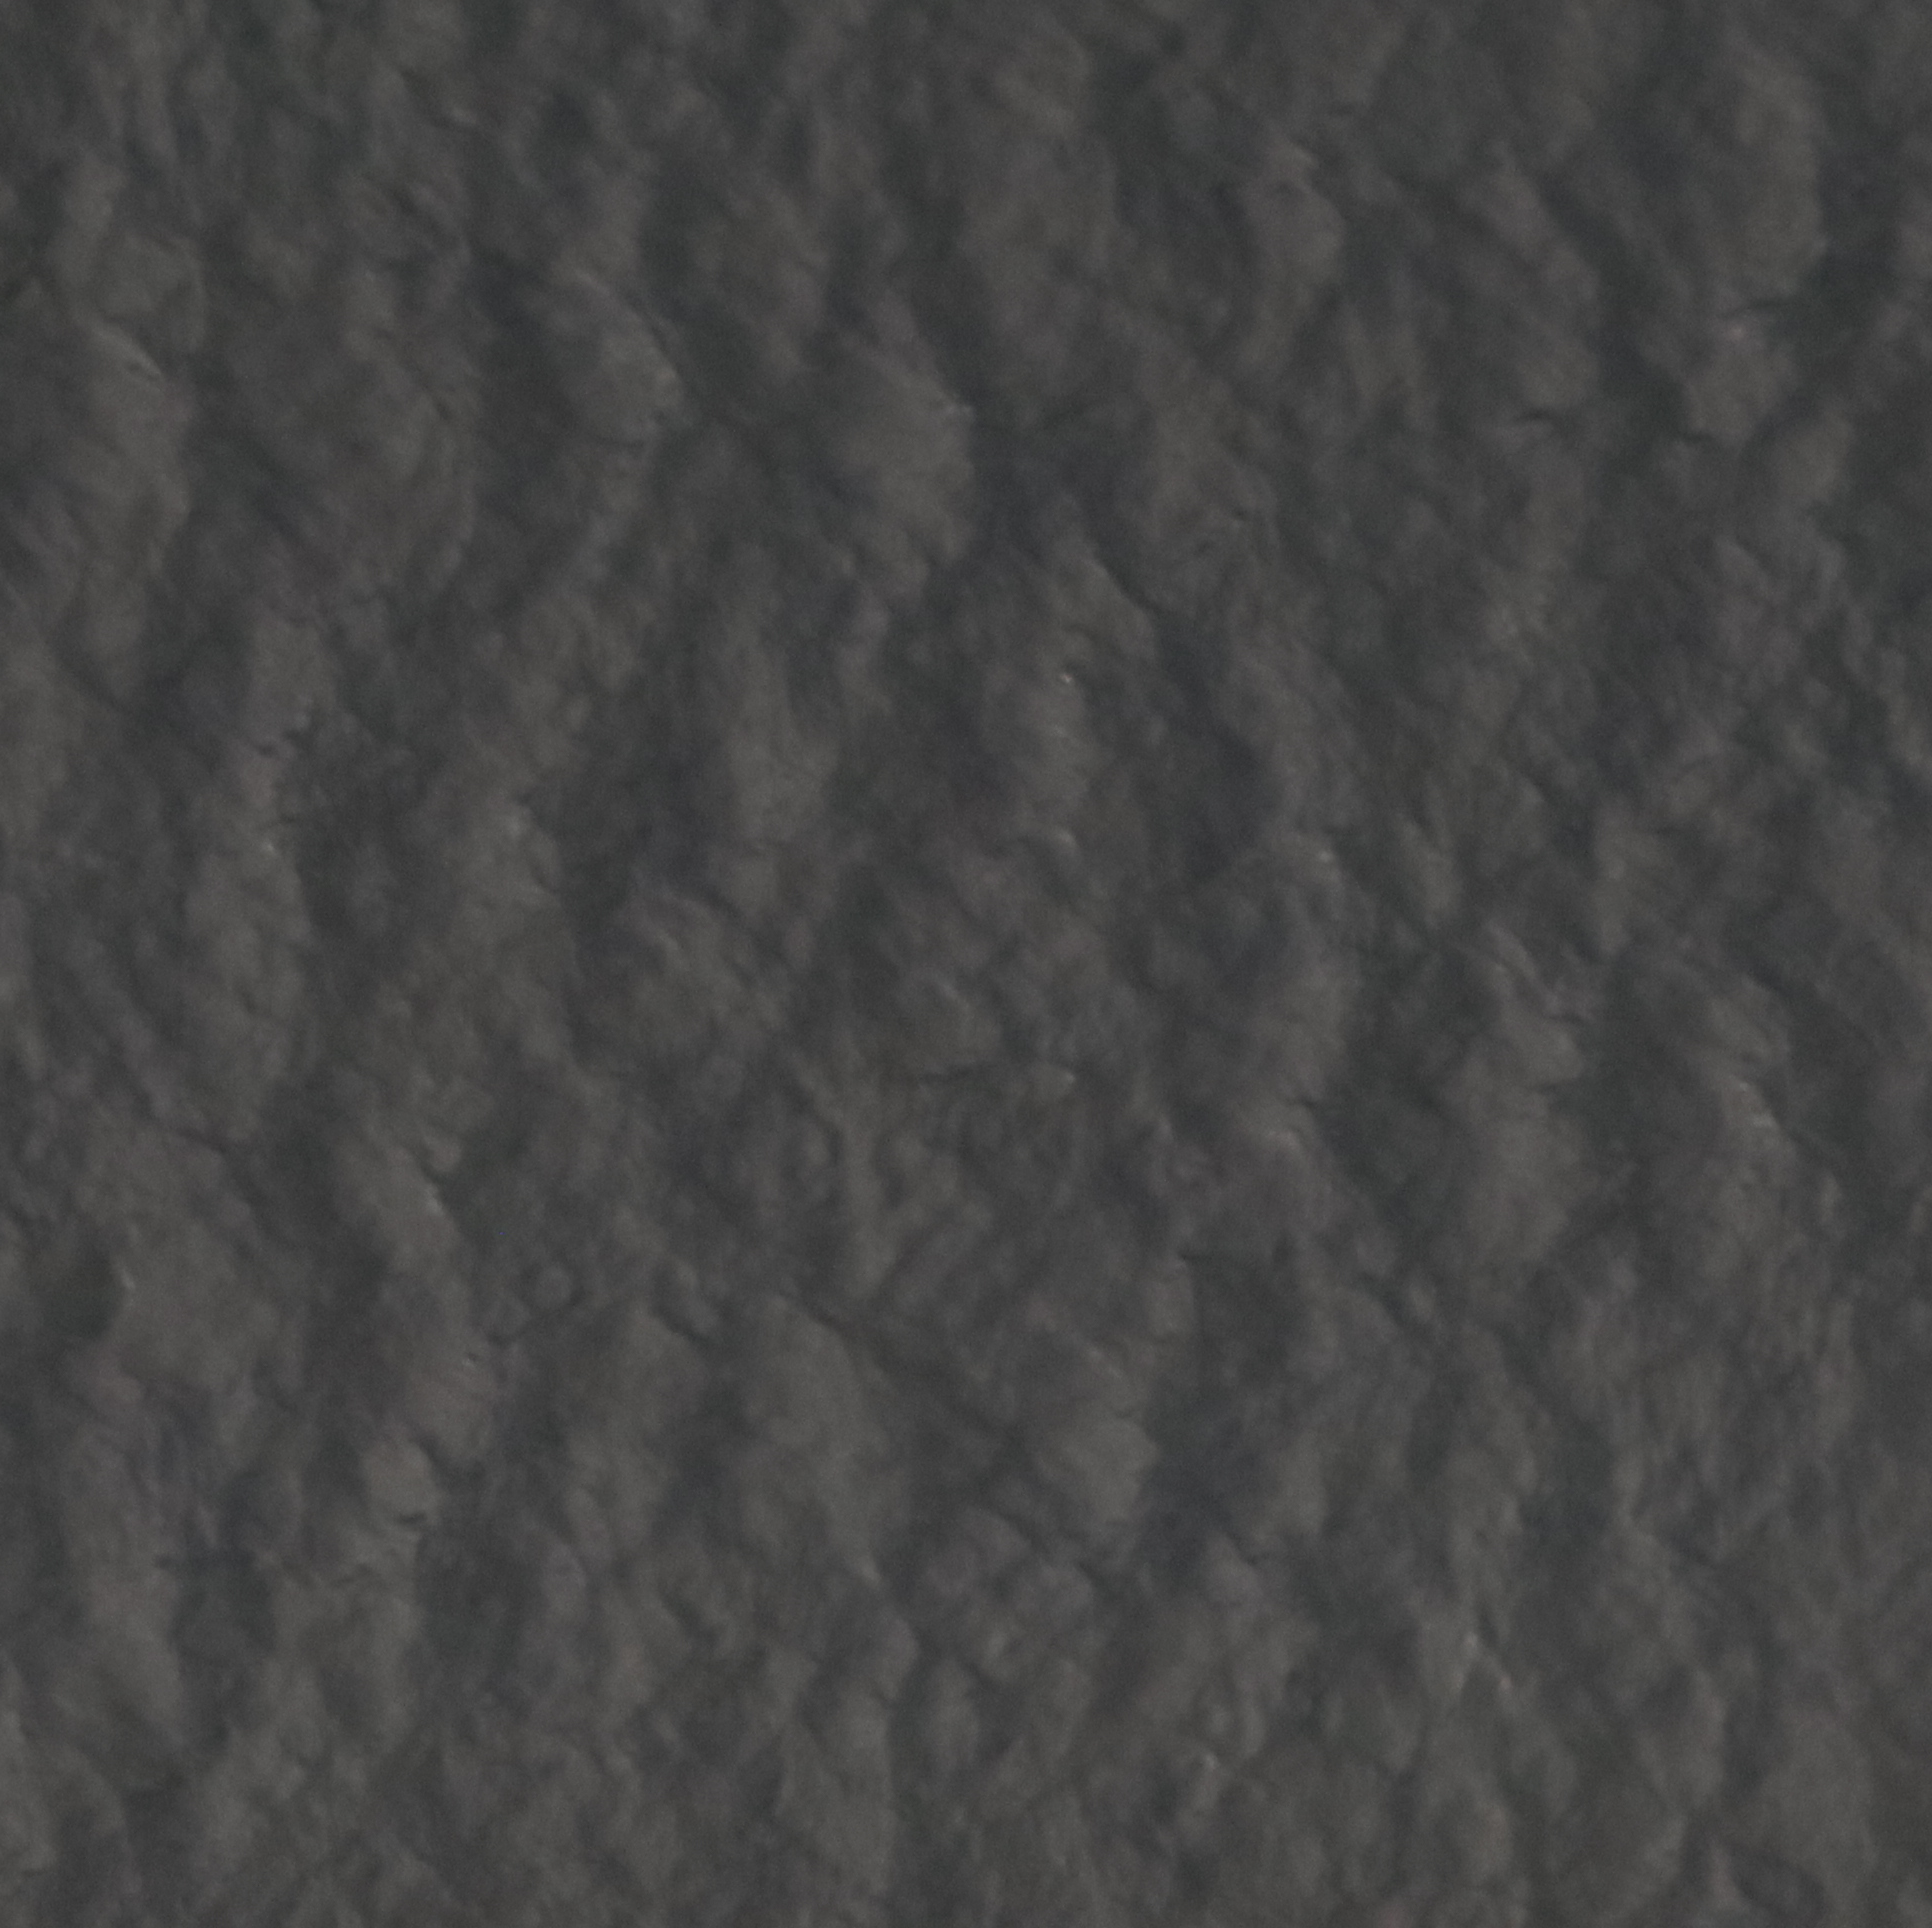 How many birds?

0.